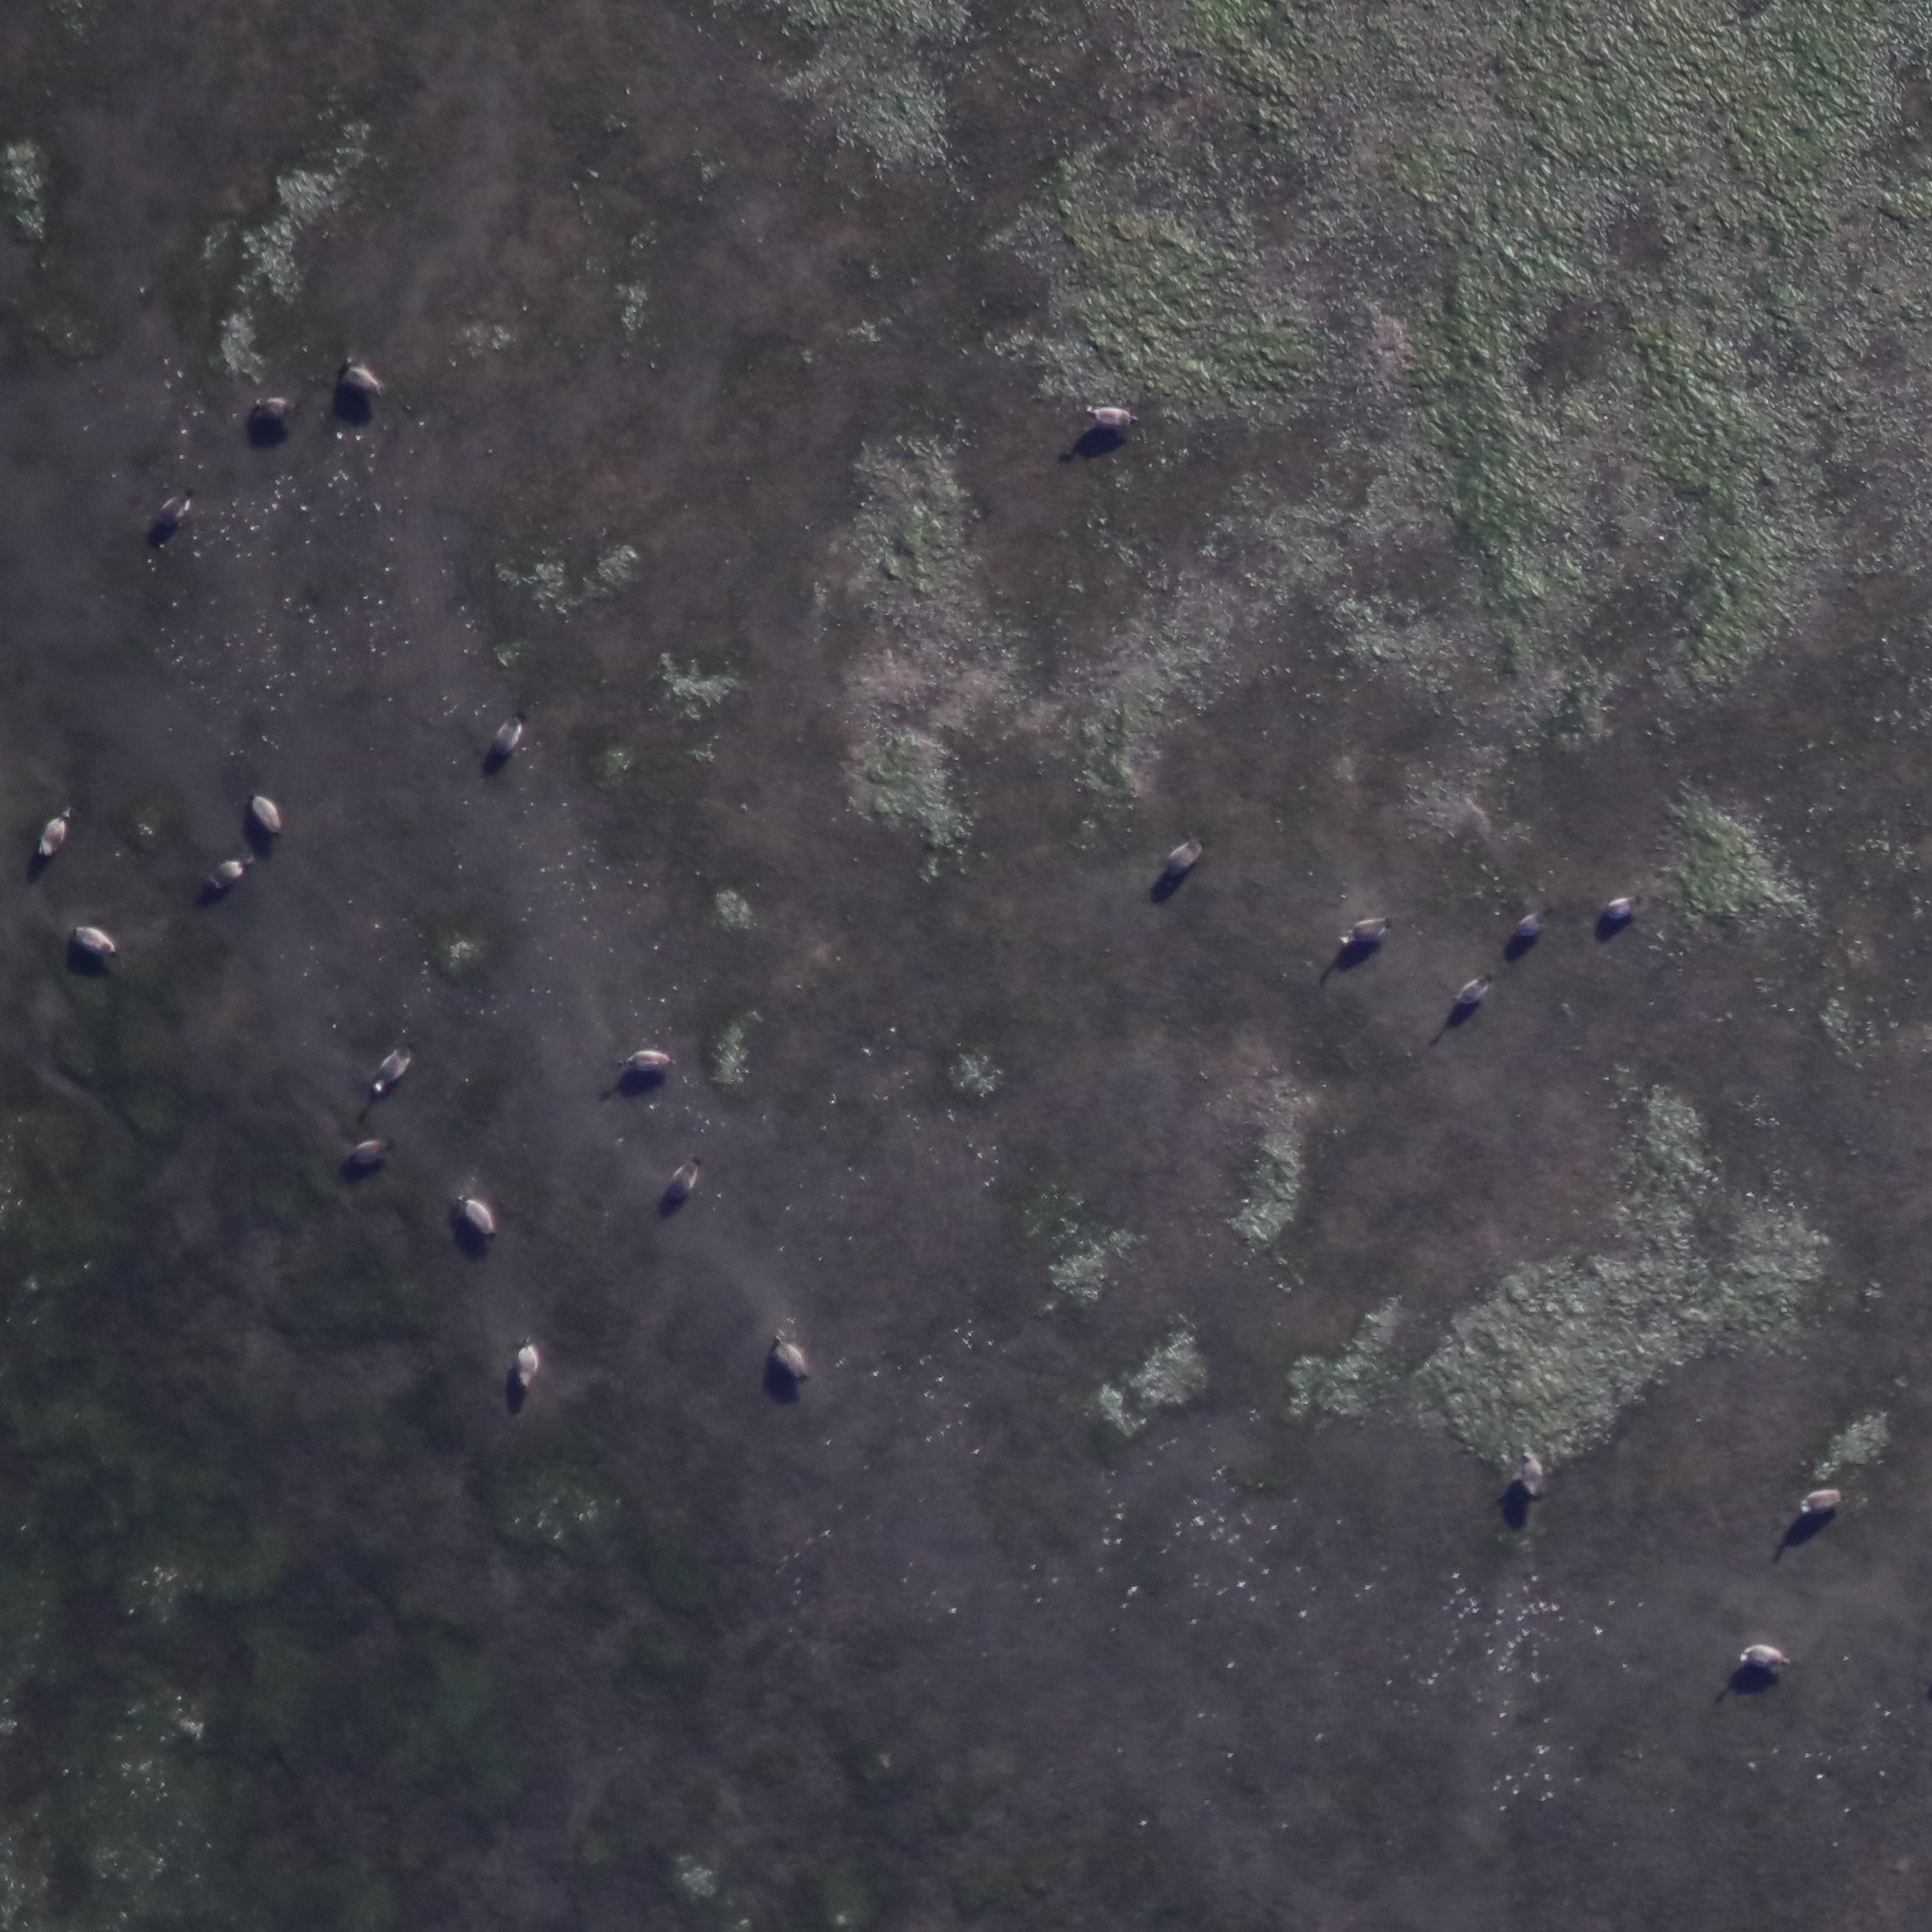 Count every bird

24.